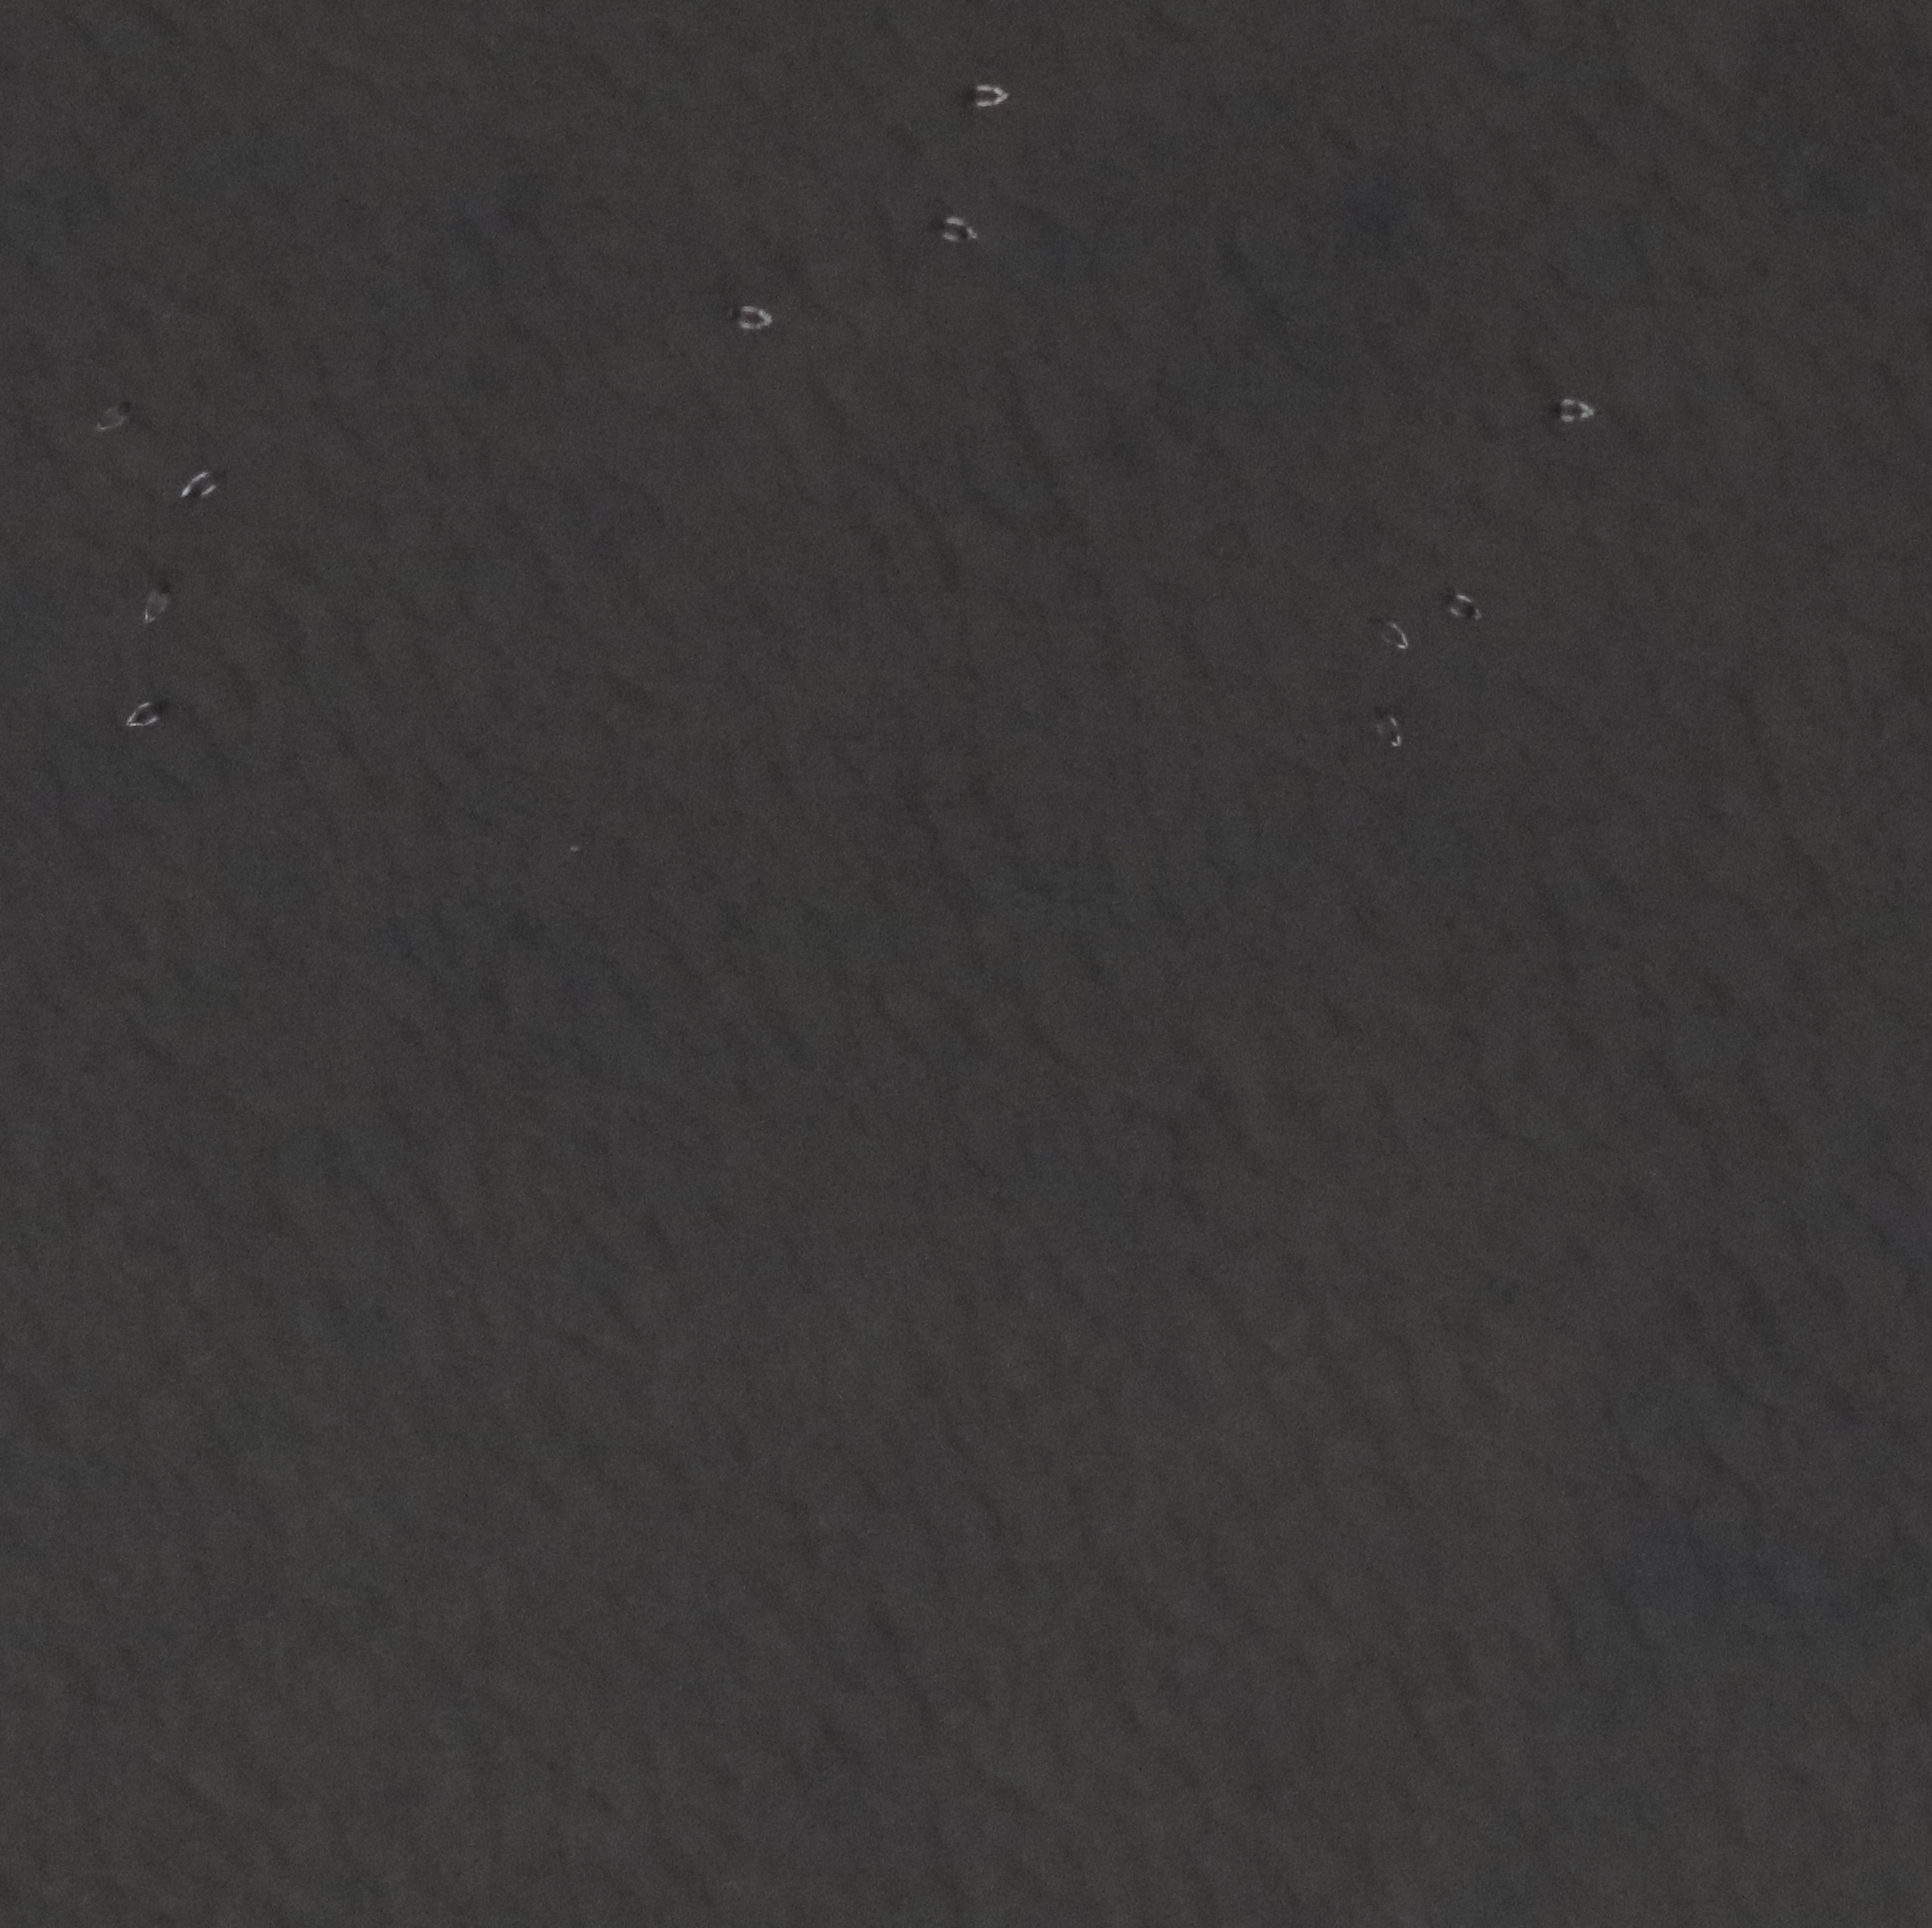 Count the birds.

11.